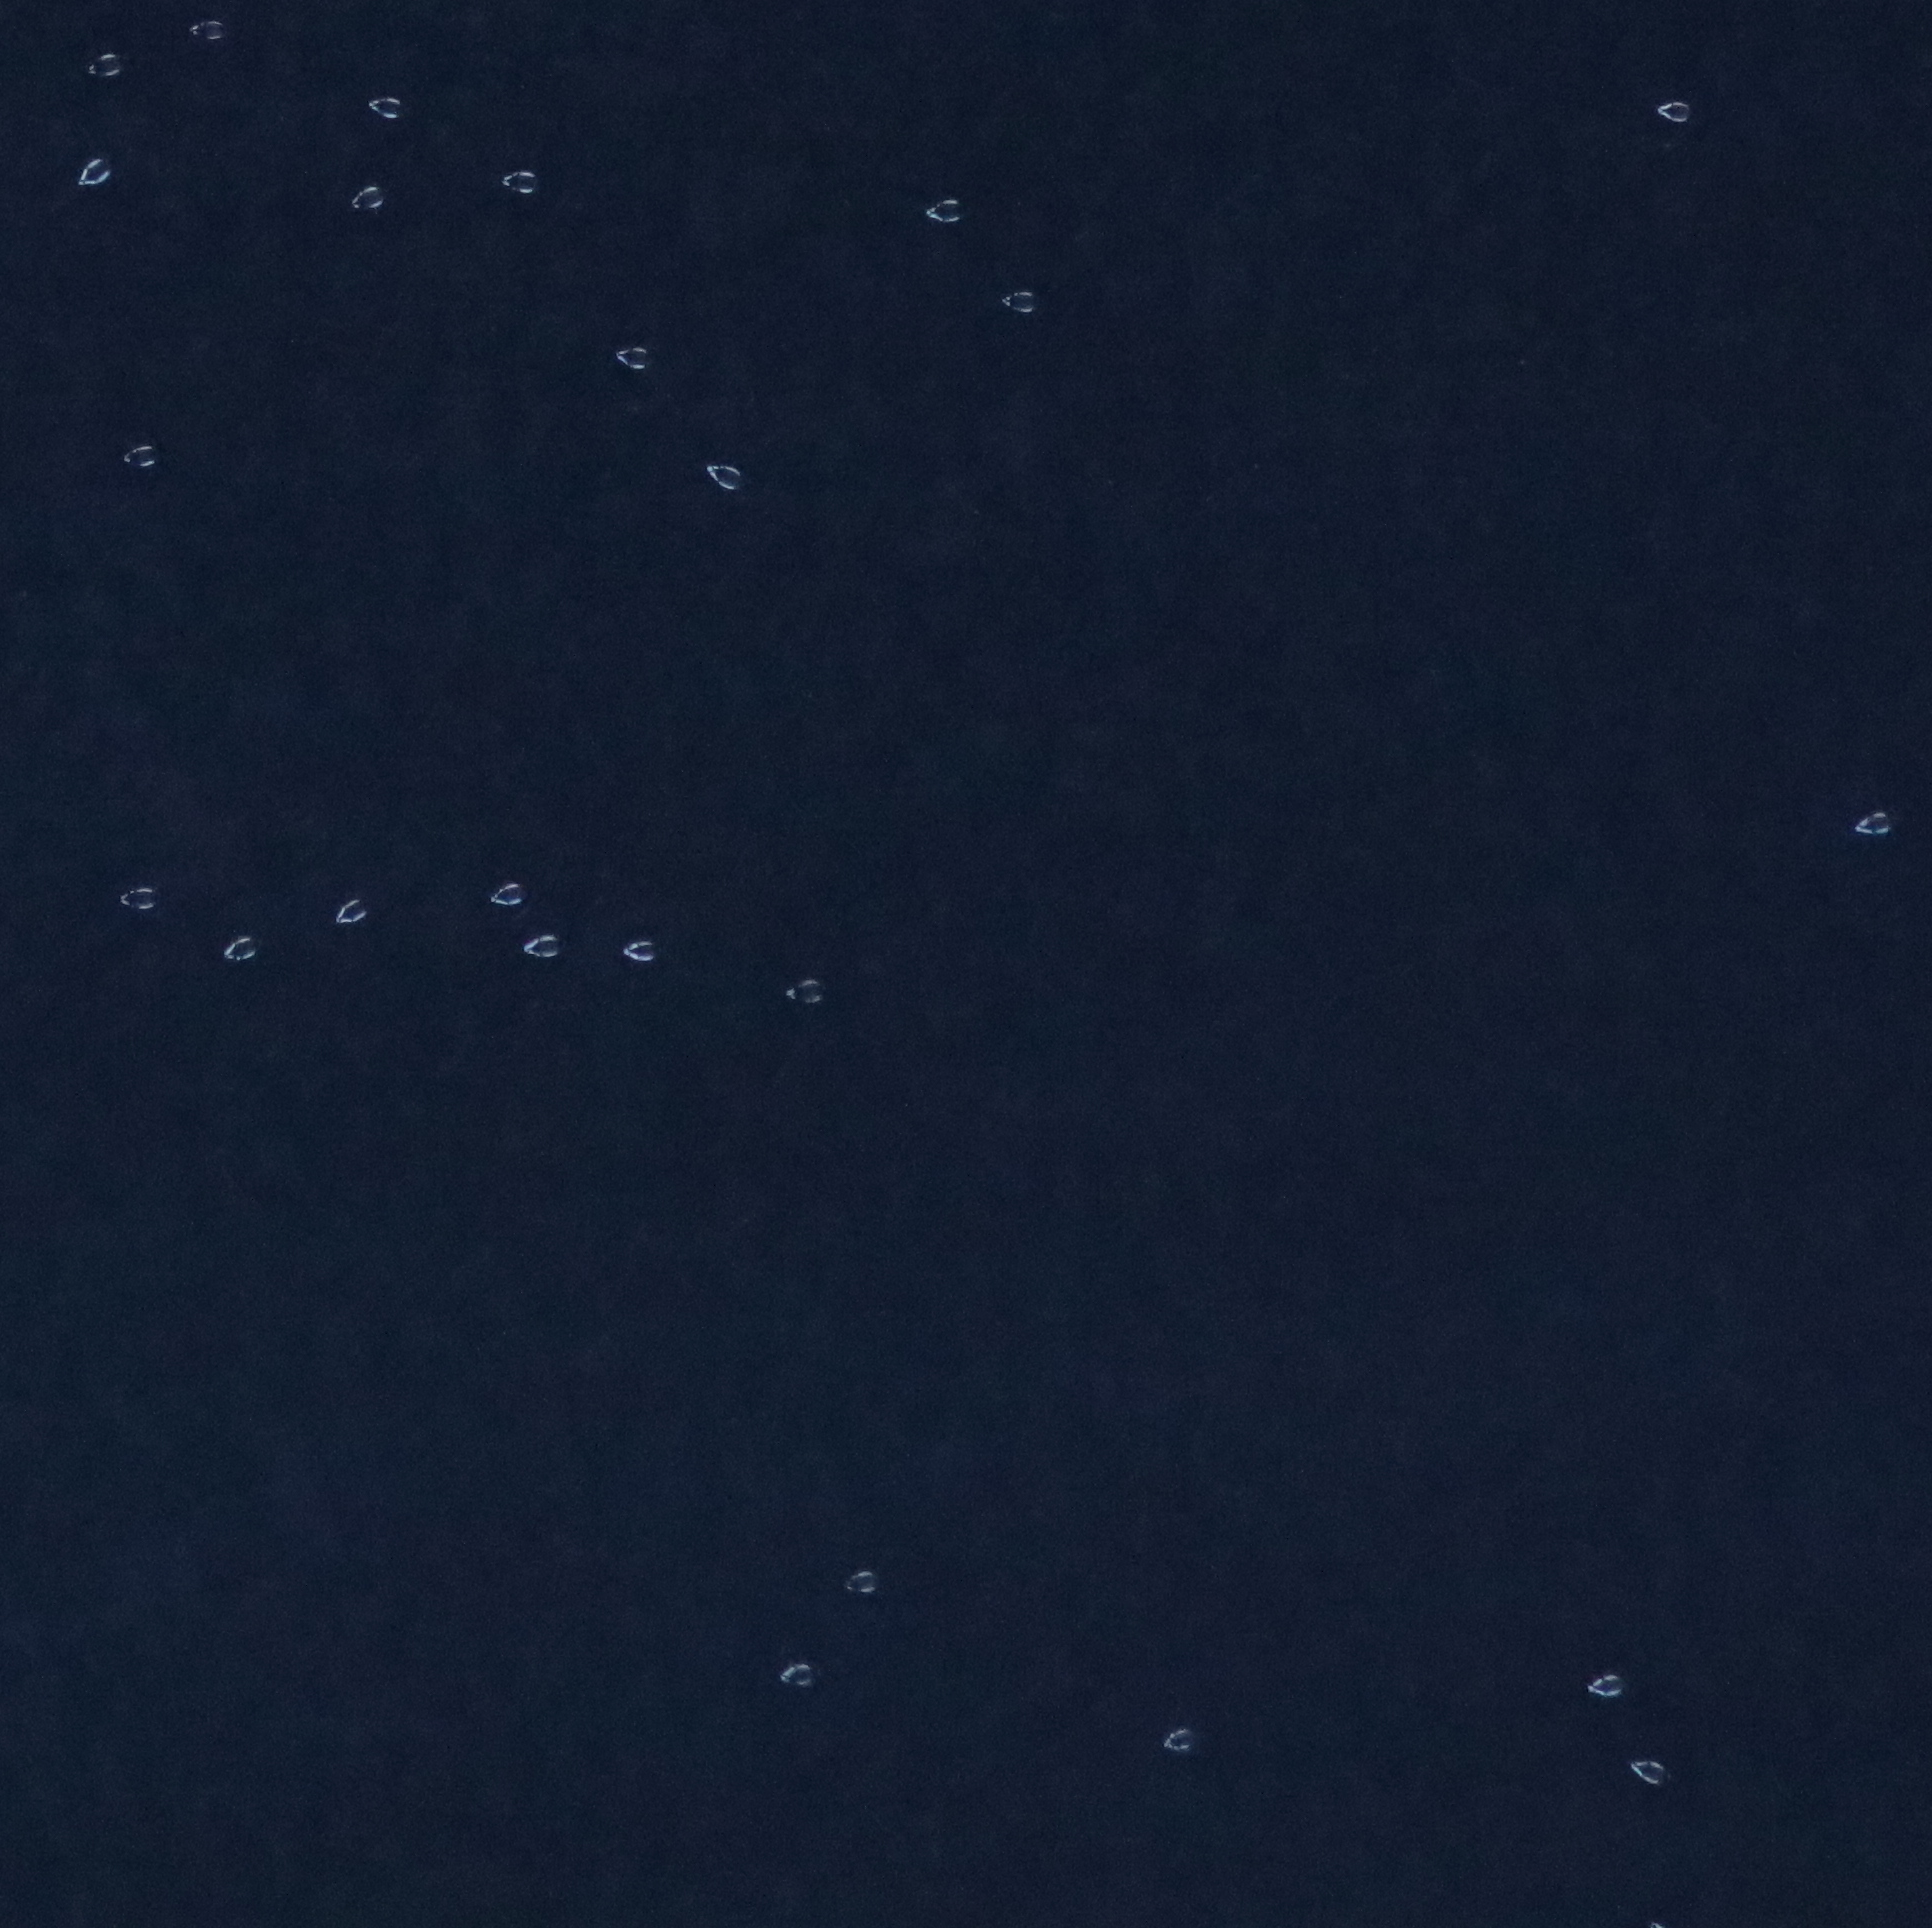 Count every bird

25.